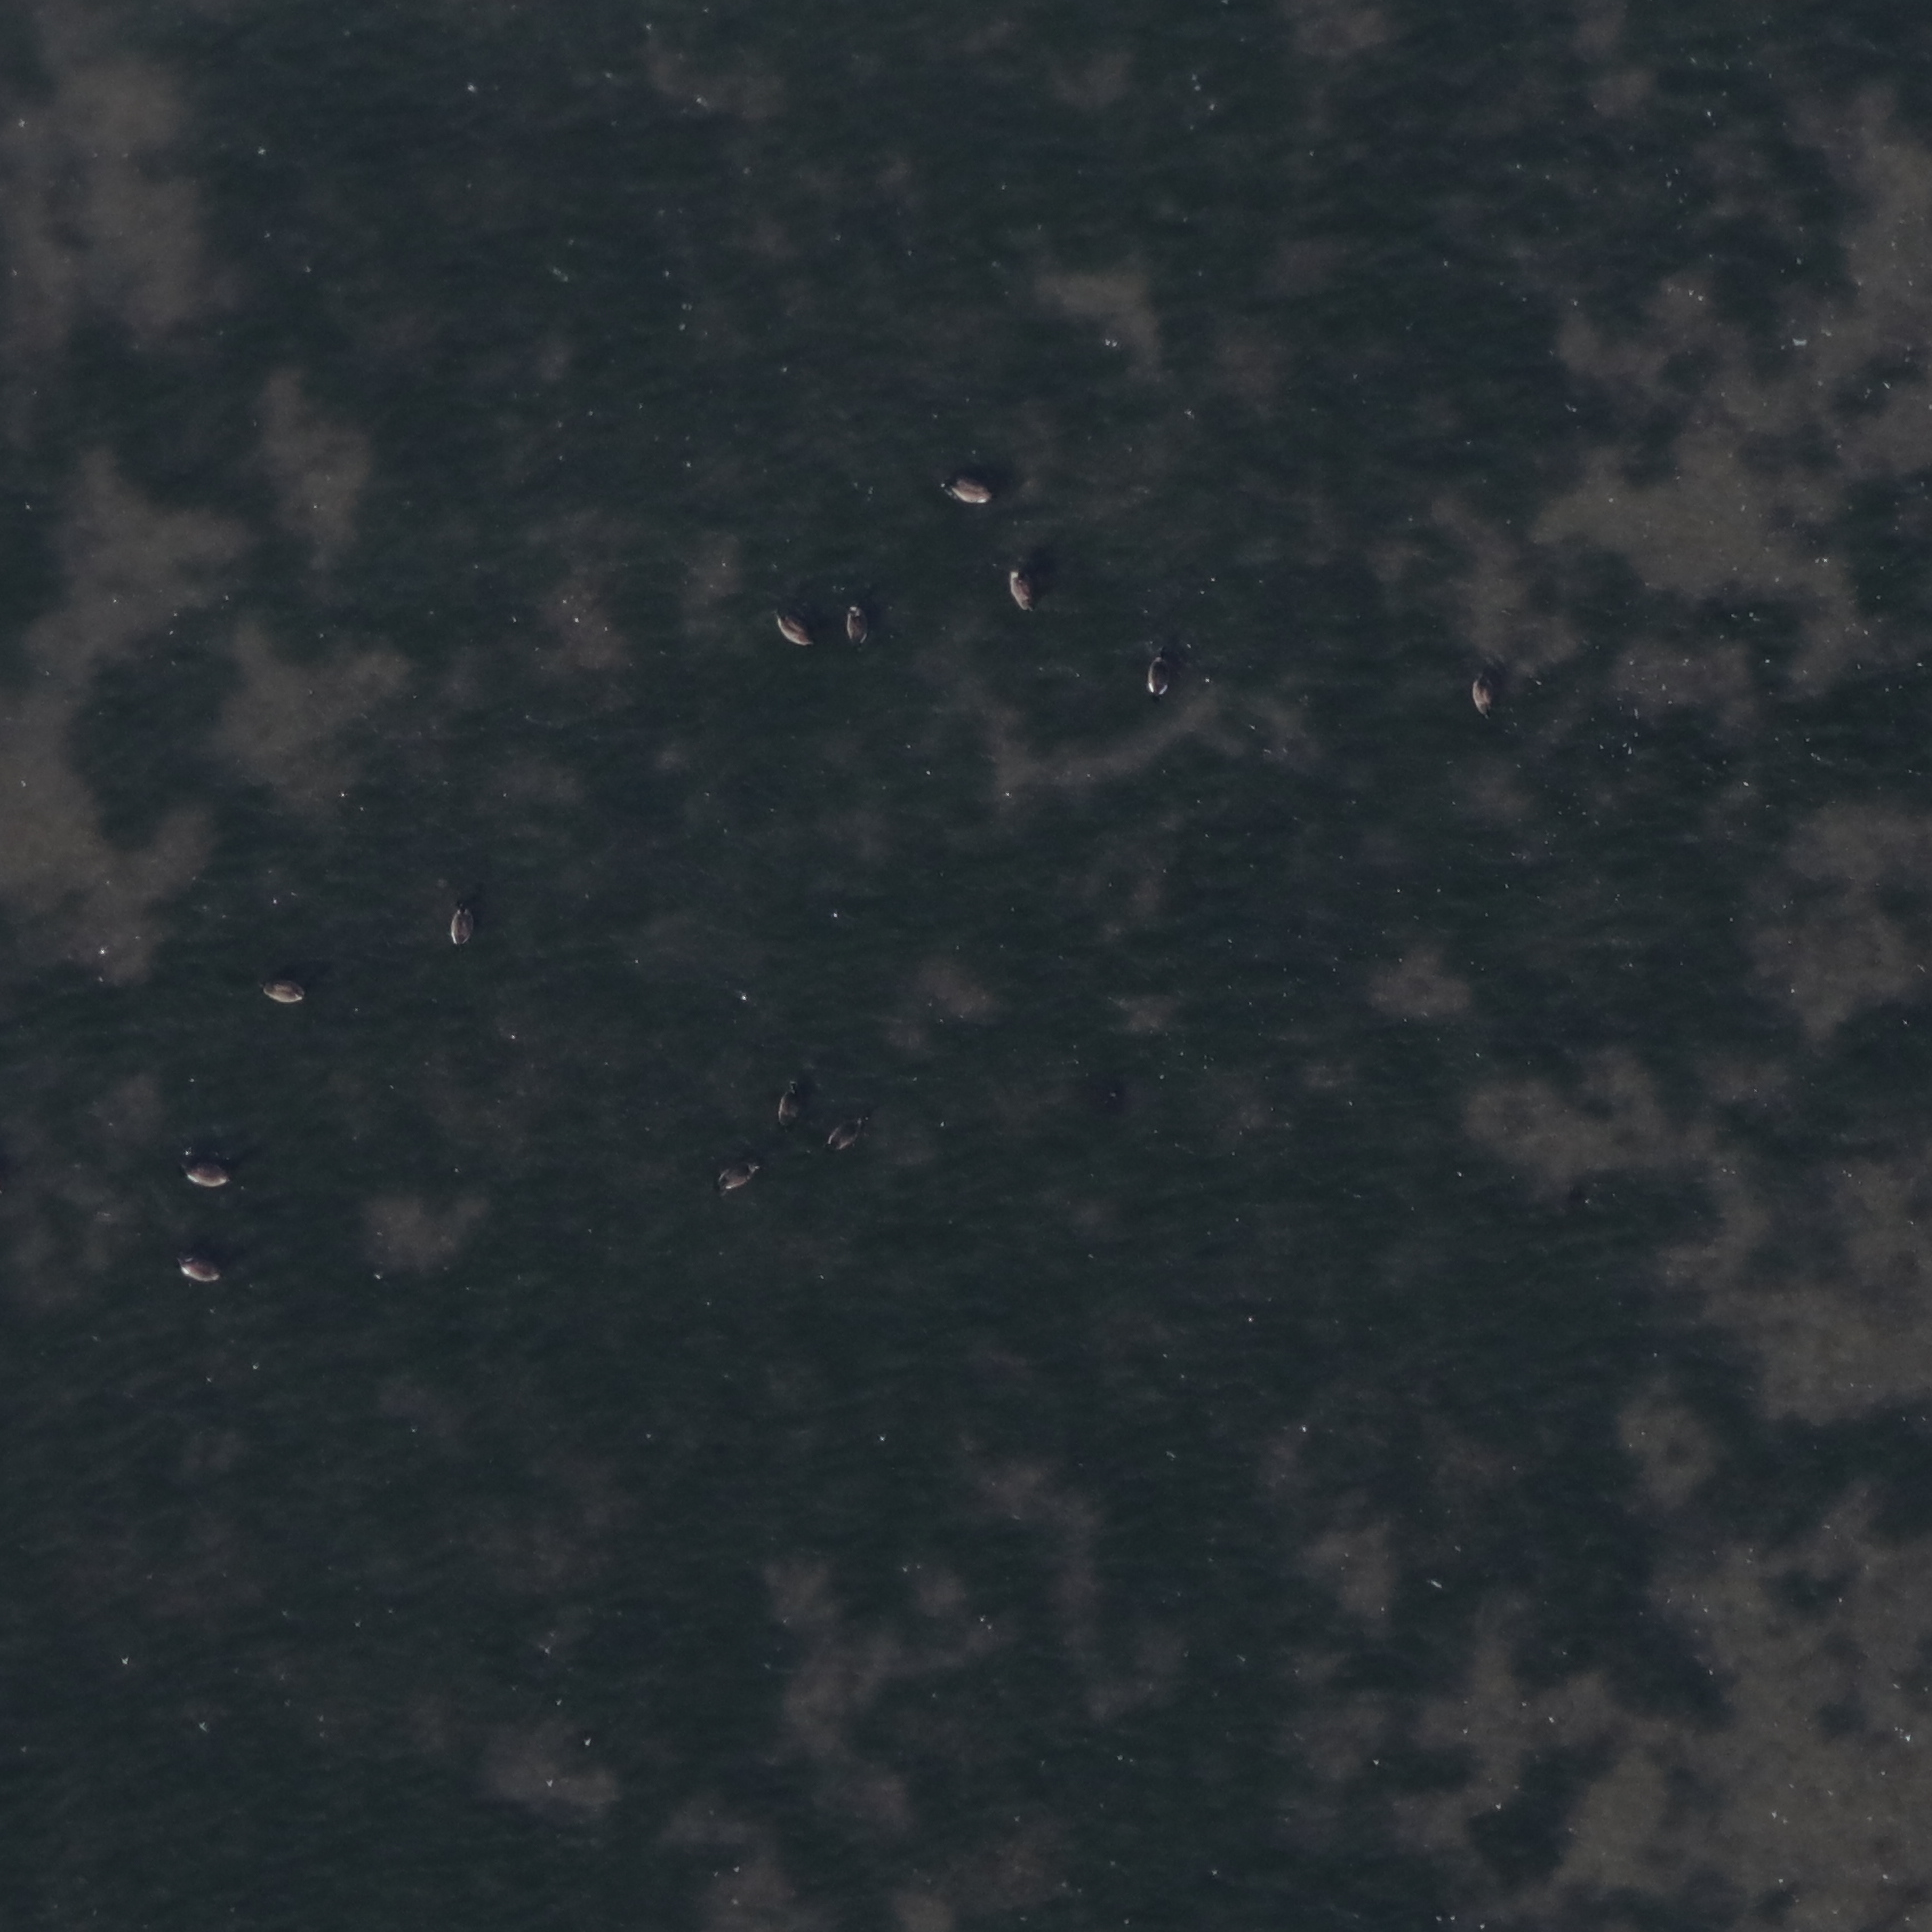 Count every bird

13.